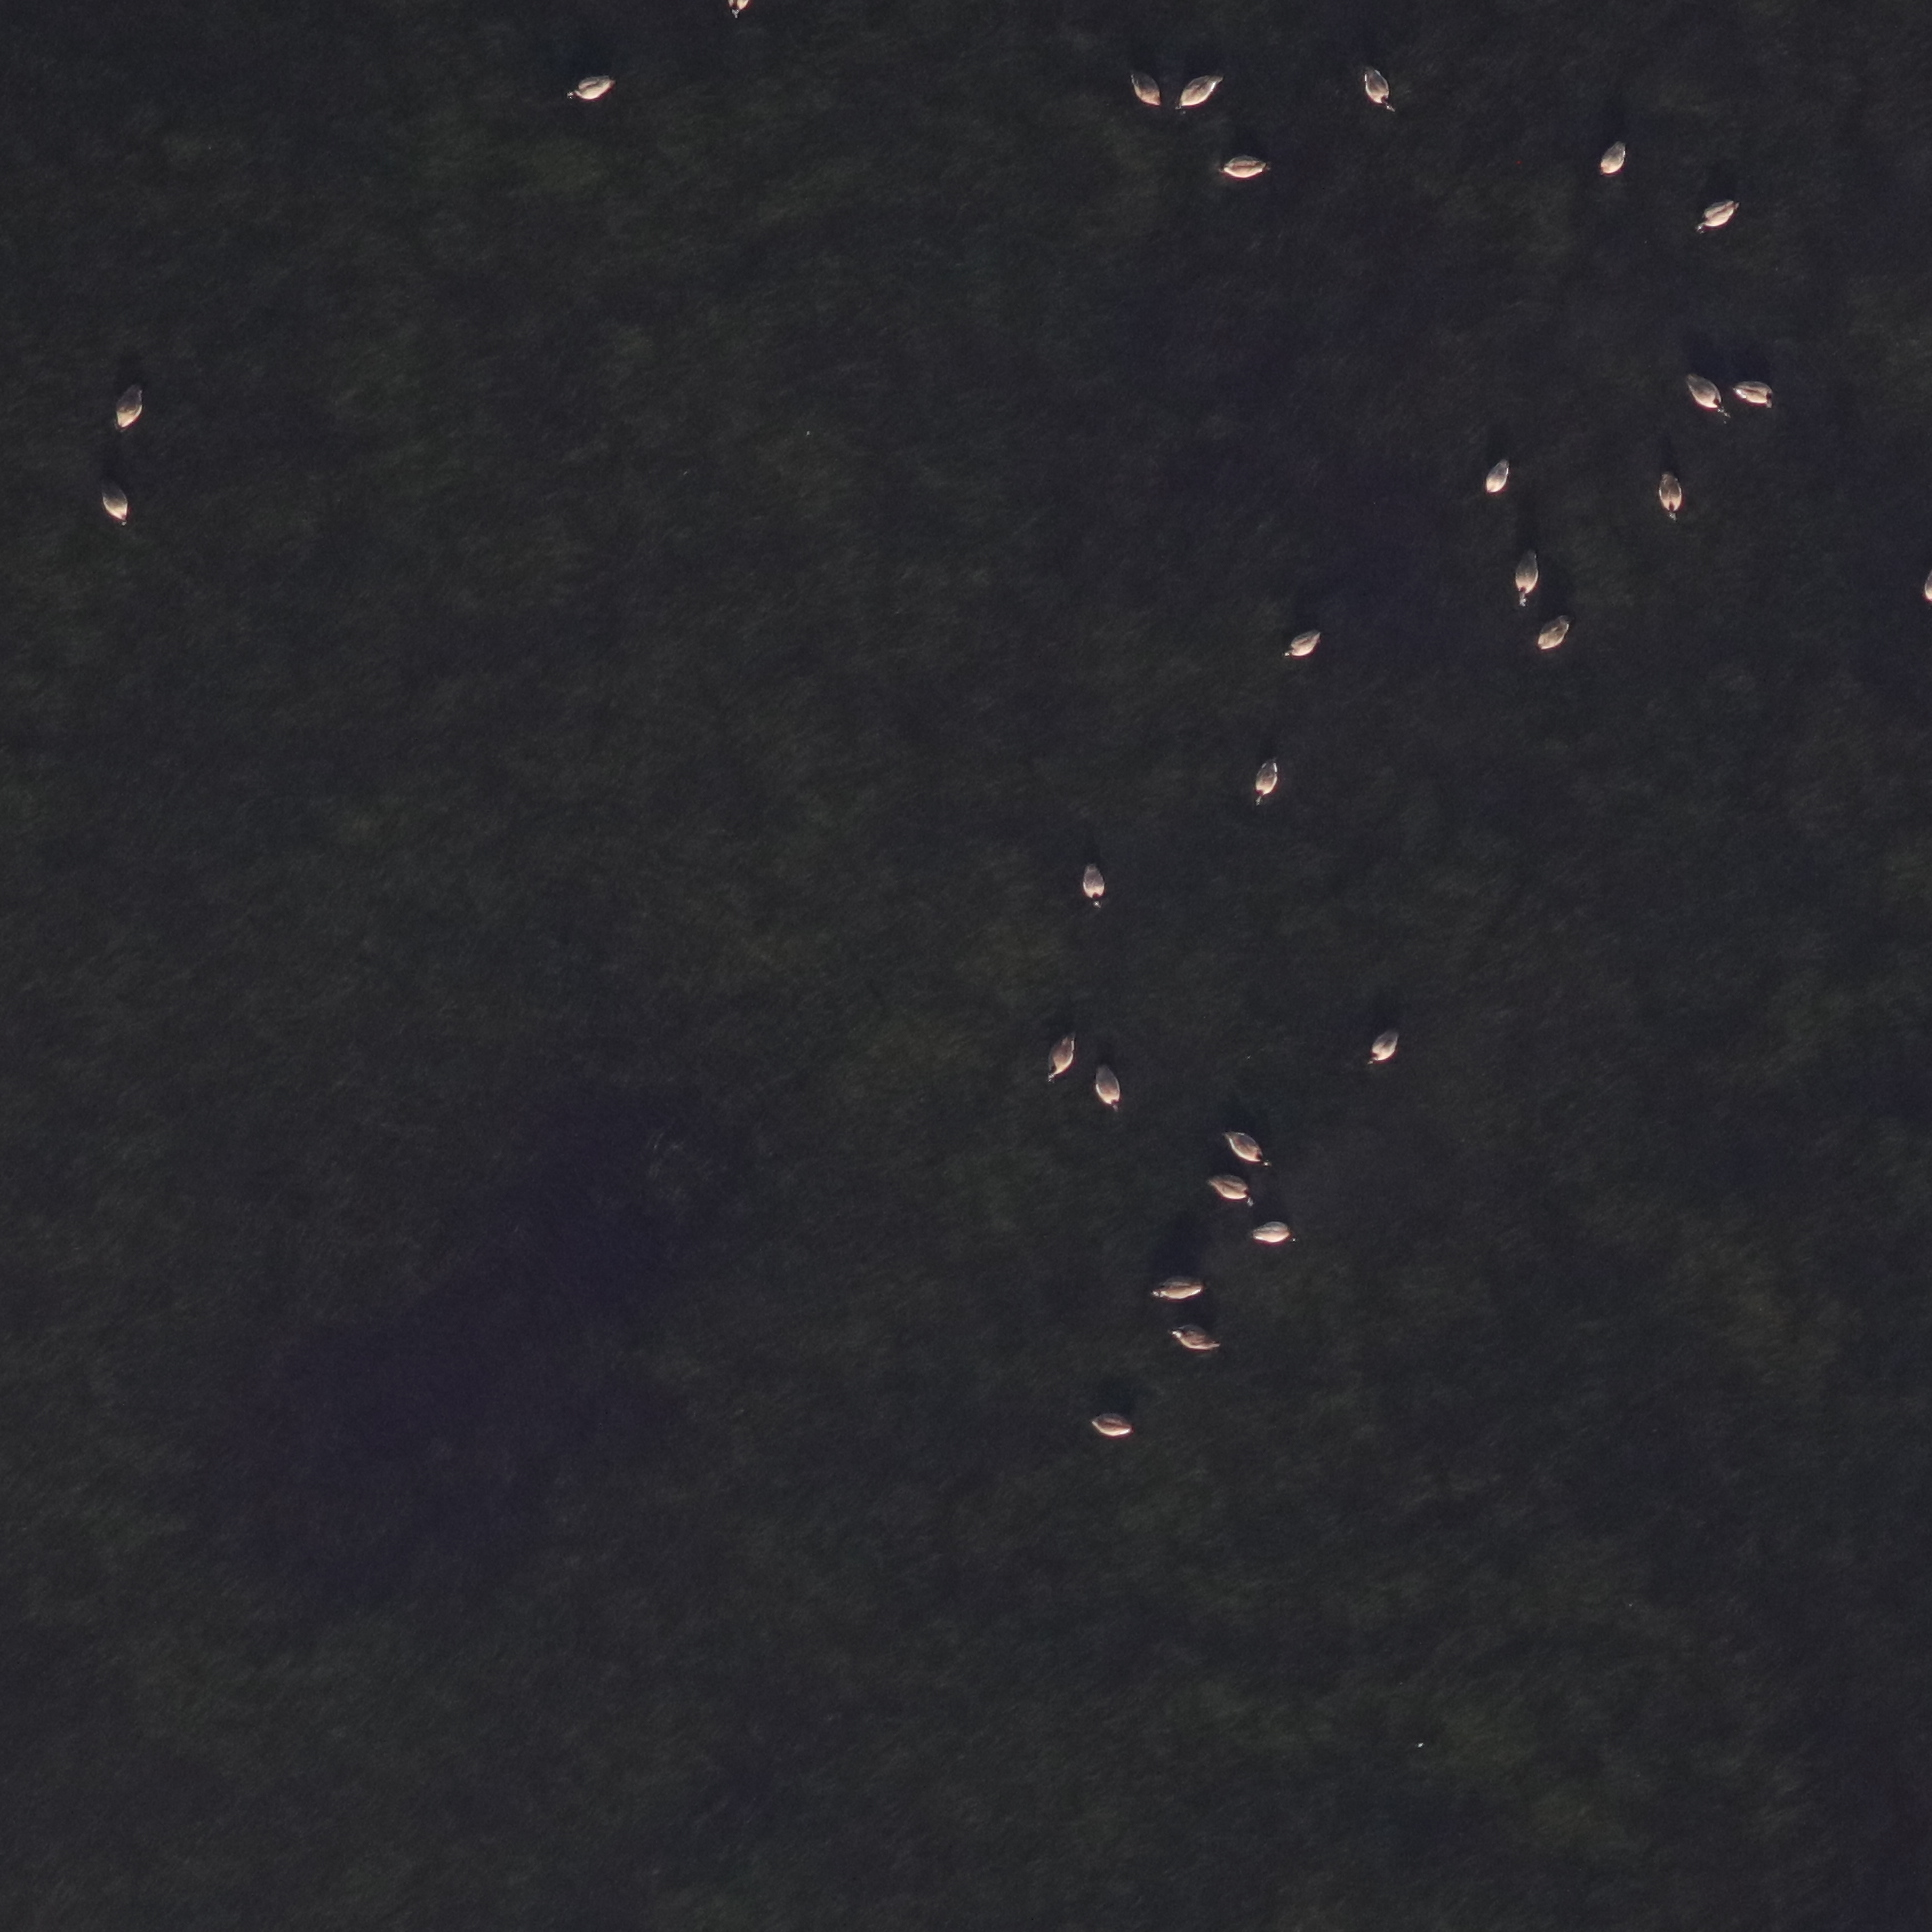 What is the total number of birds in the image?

28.